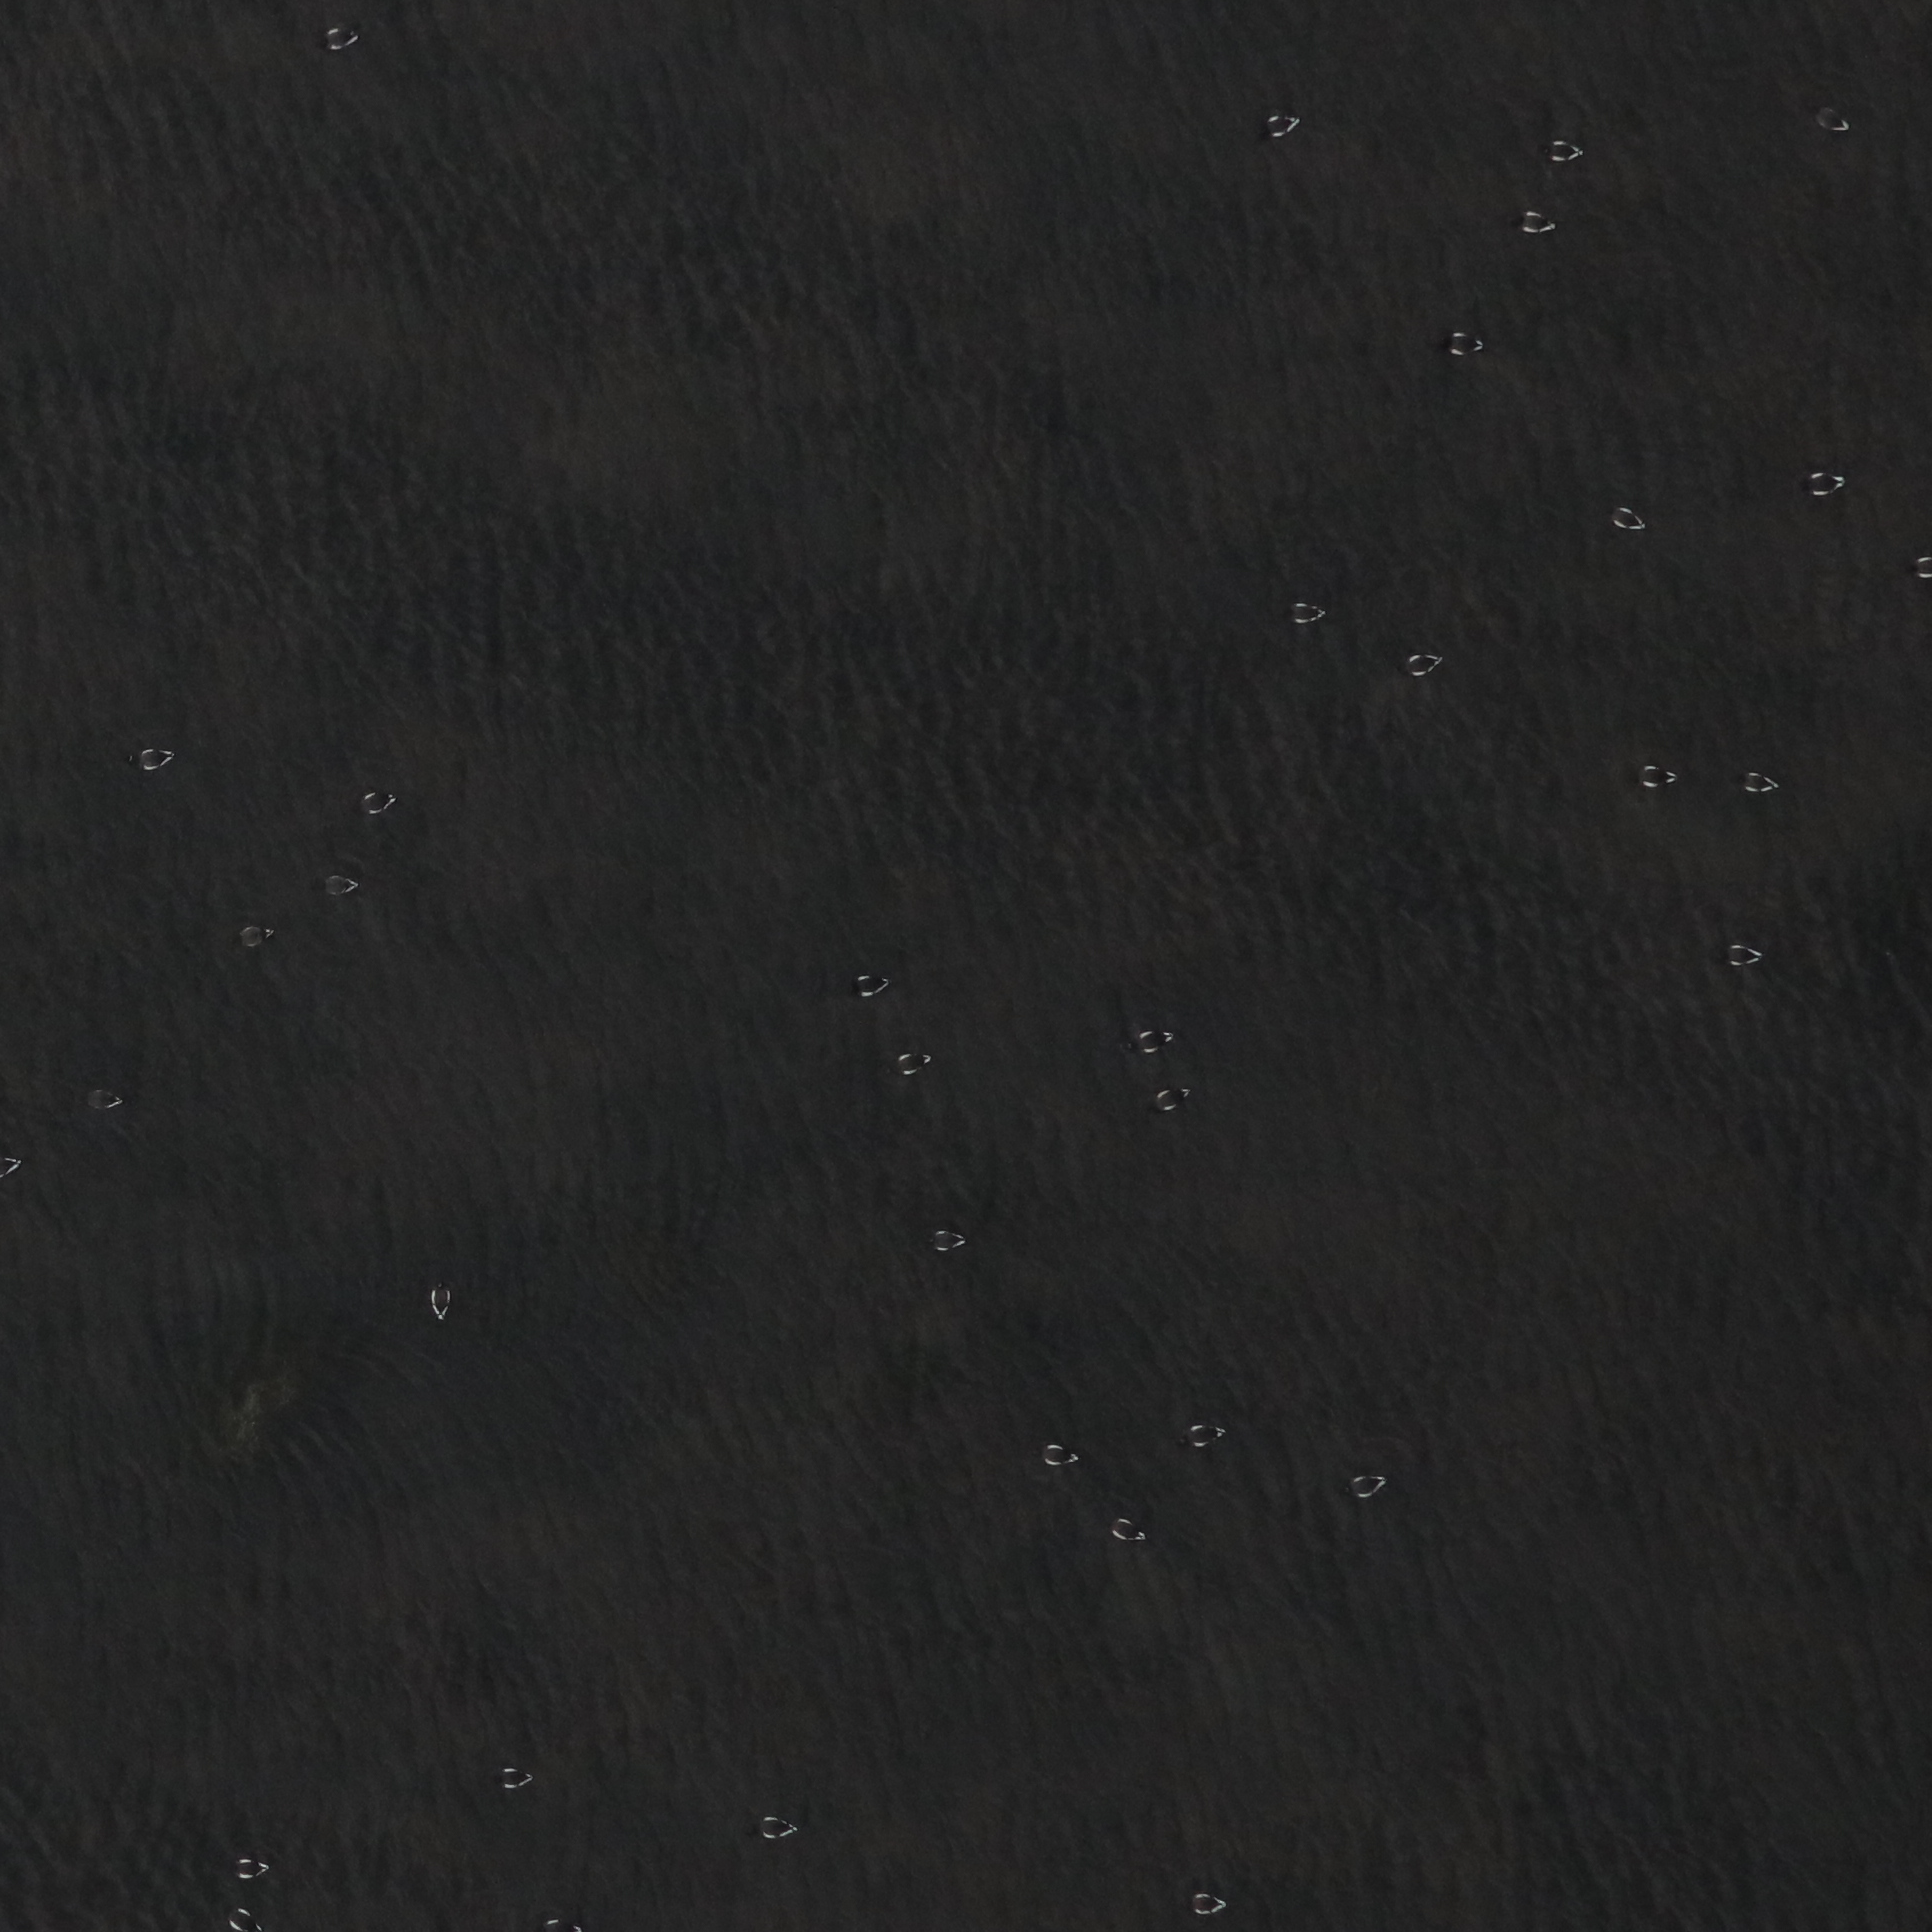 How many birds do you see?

35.